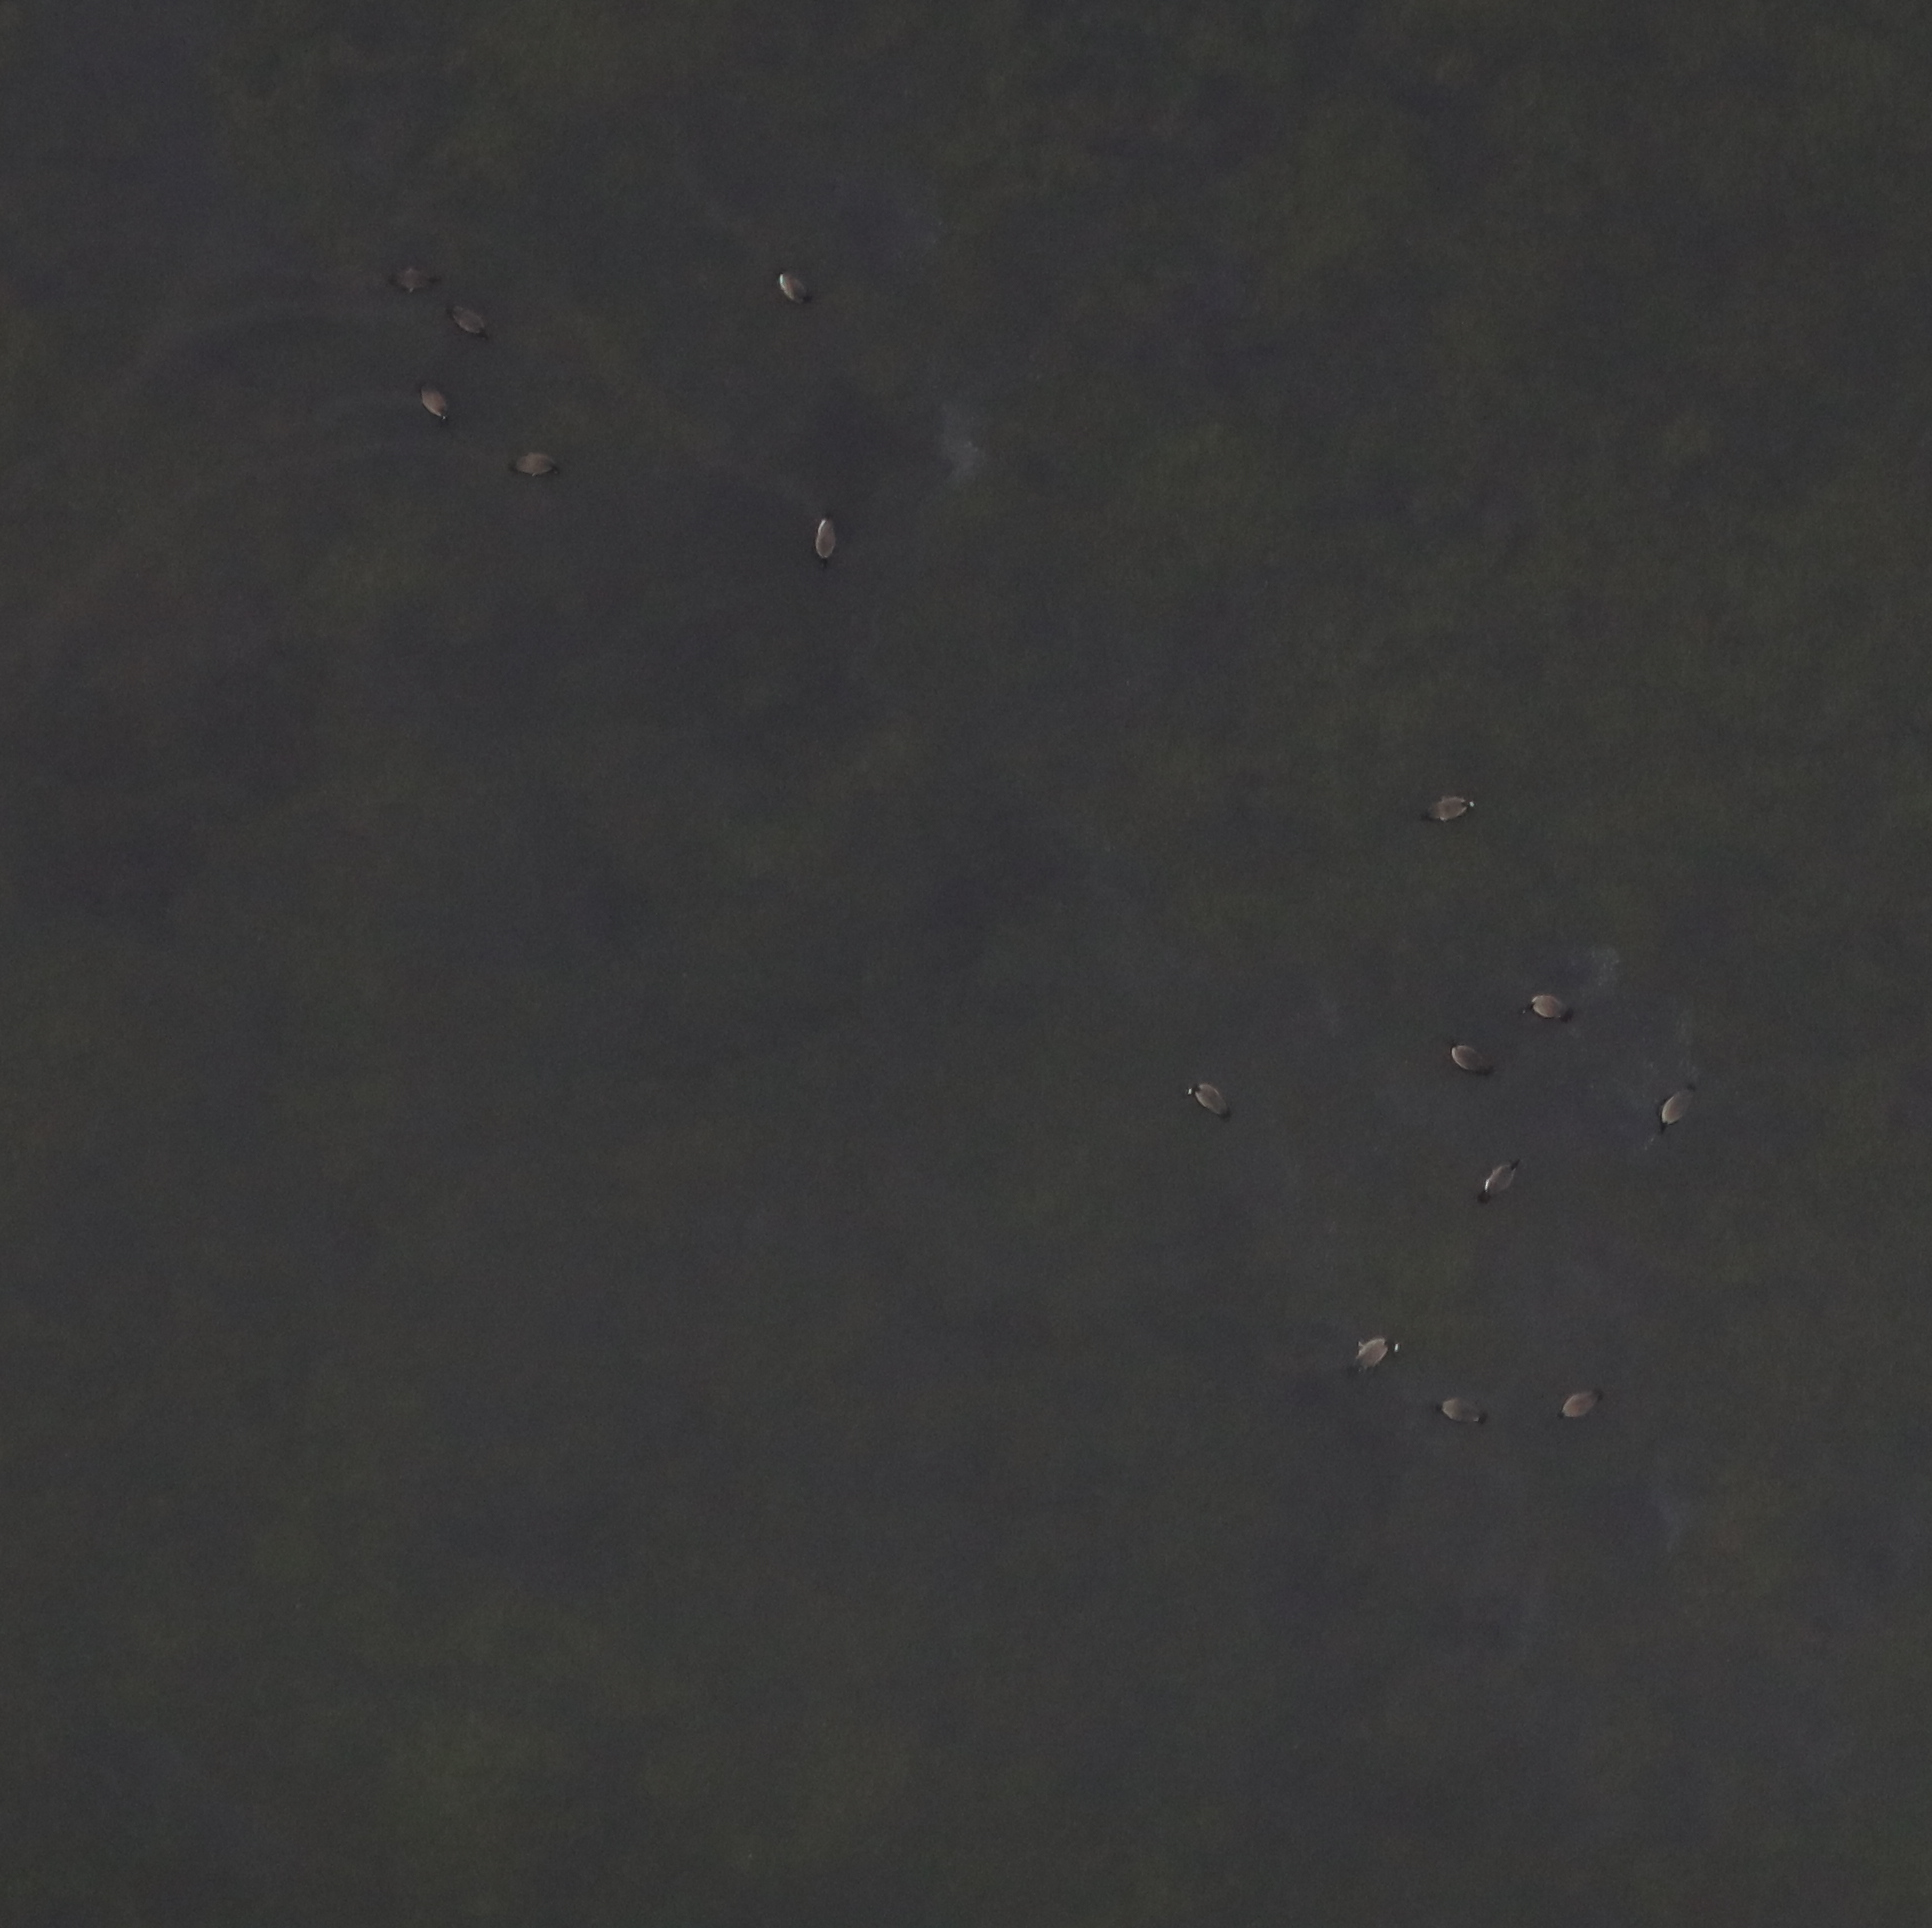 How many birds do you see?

15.